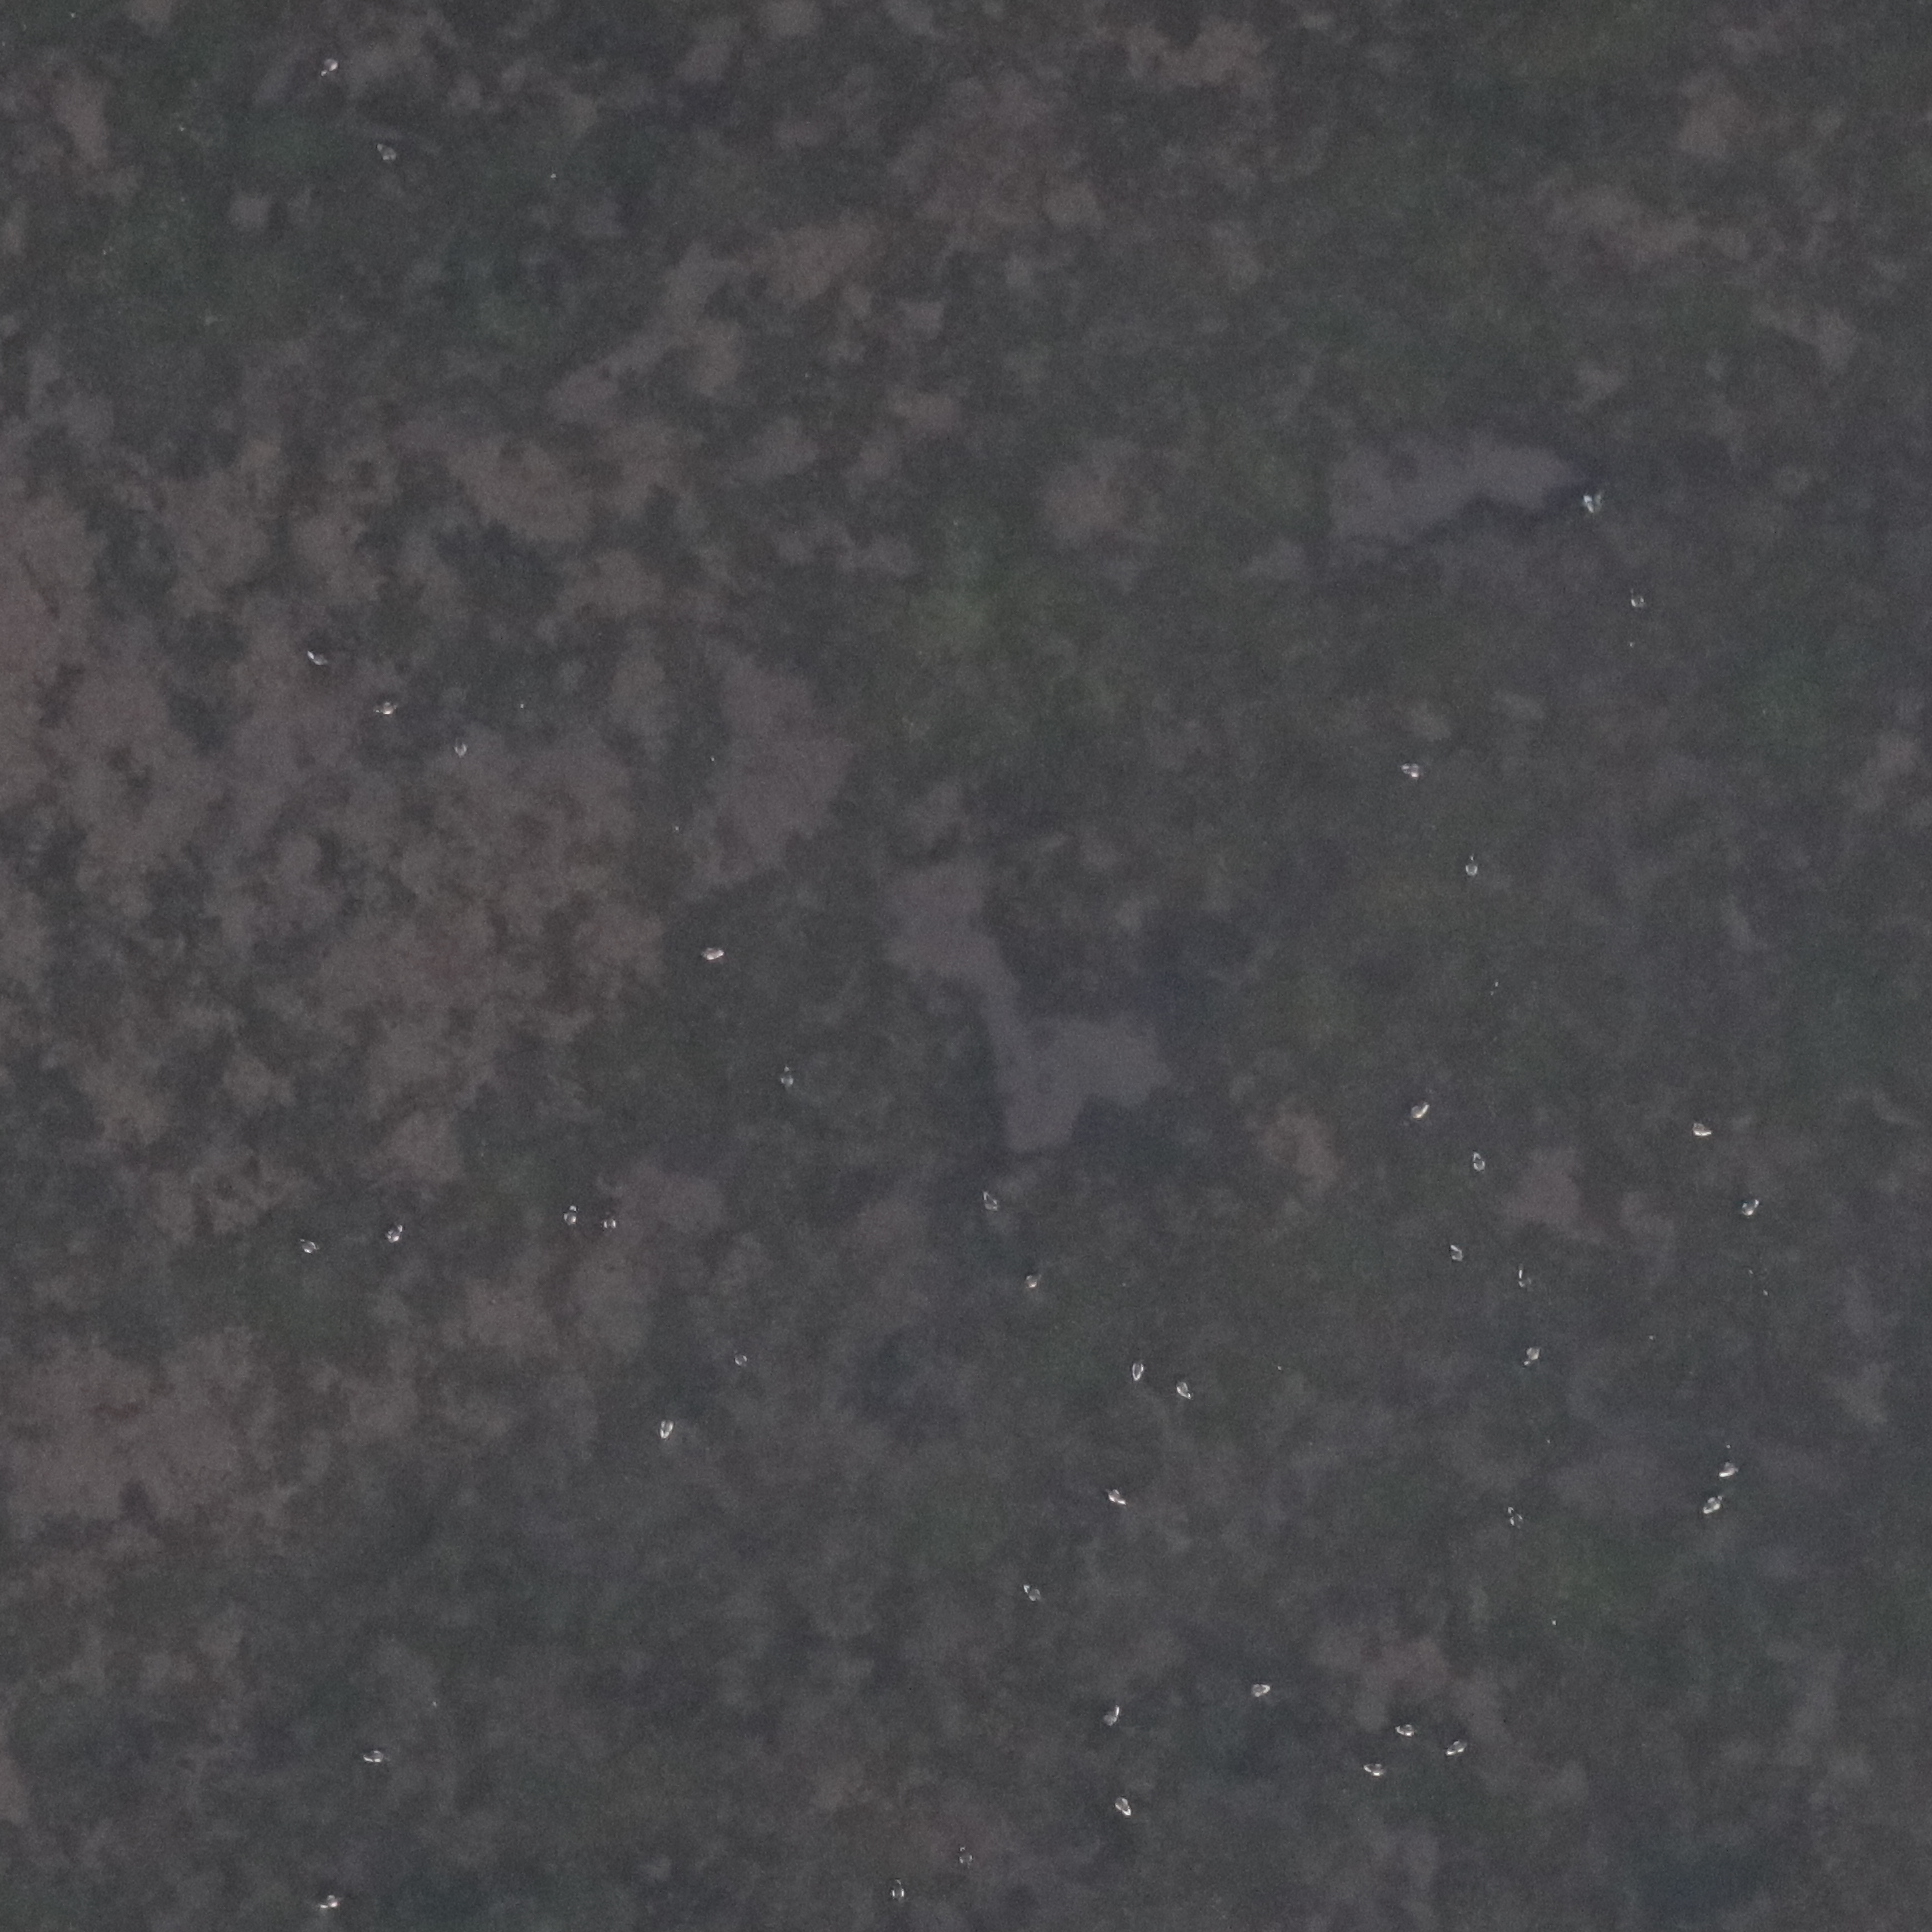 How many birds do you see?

43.